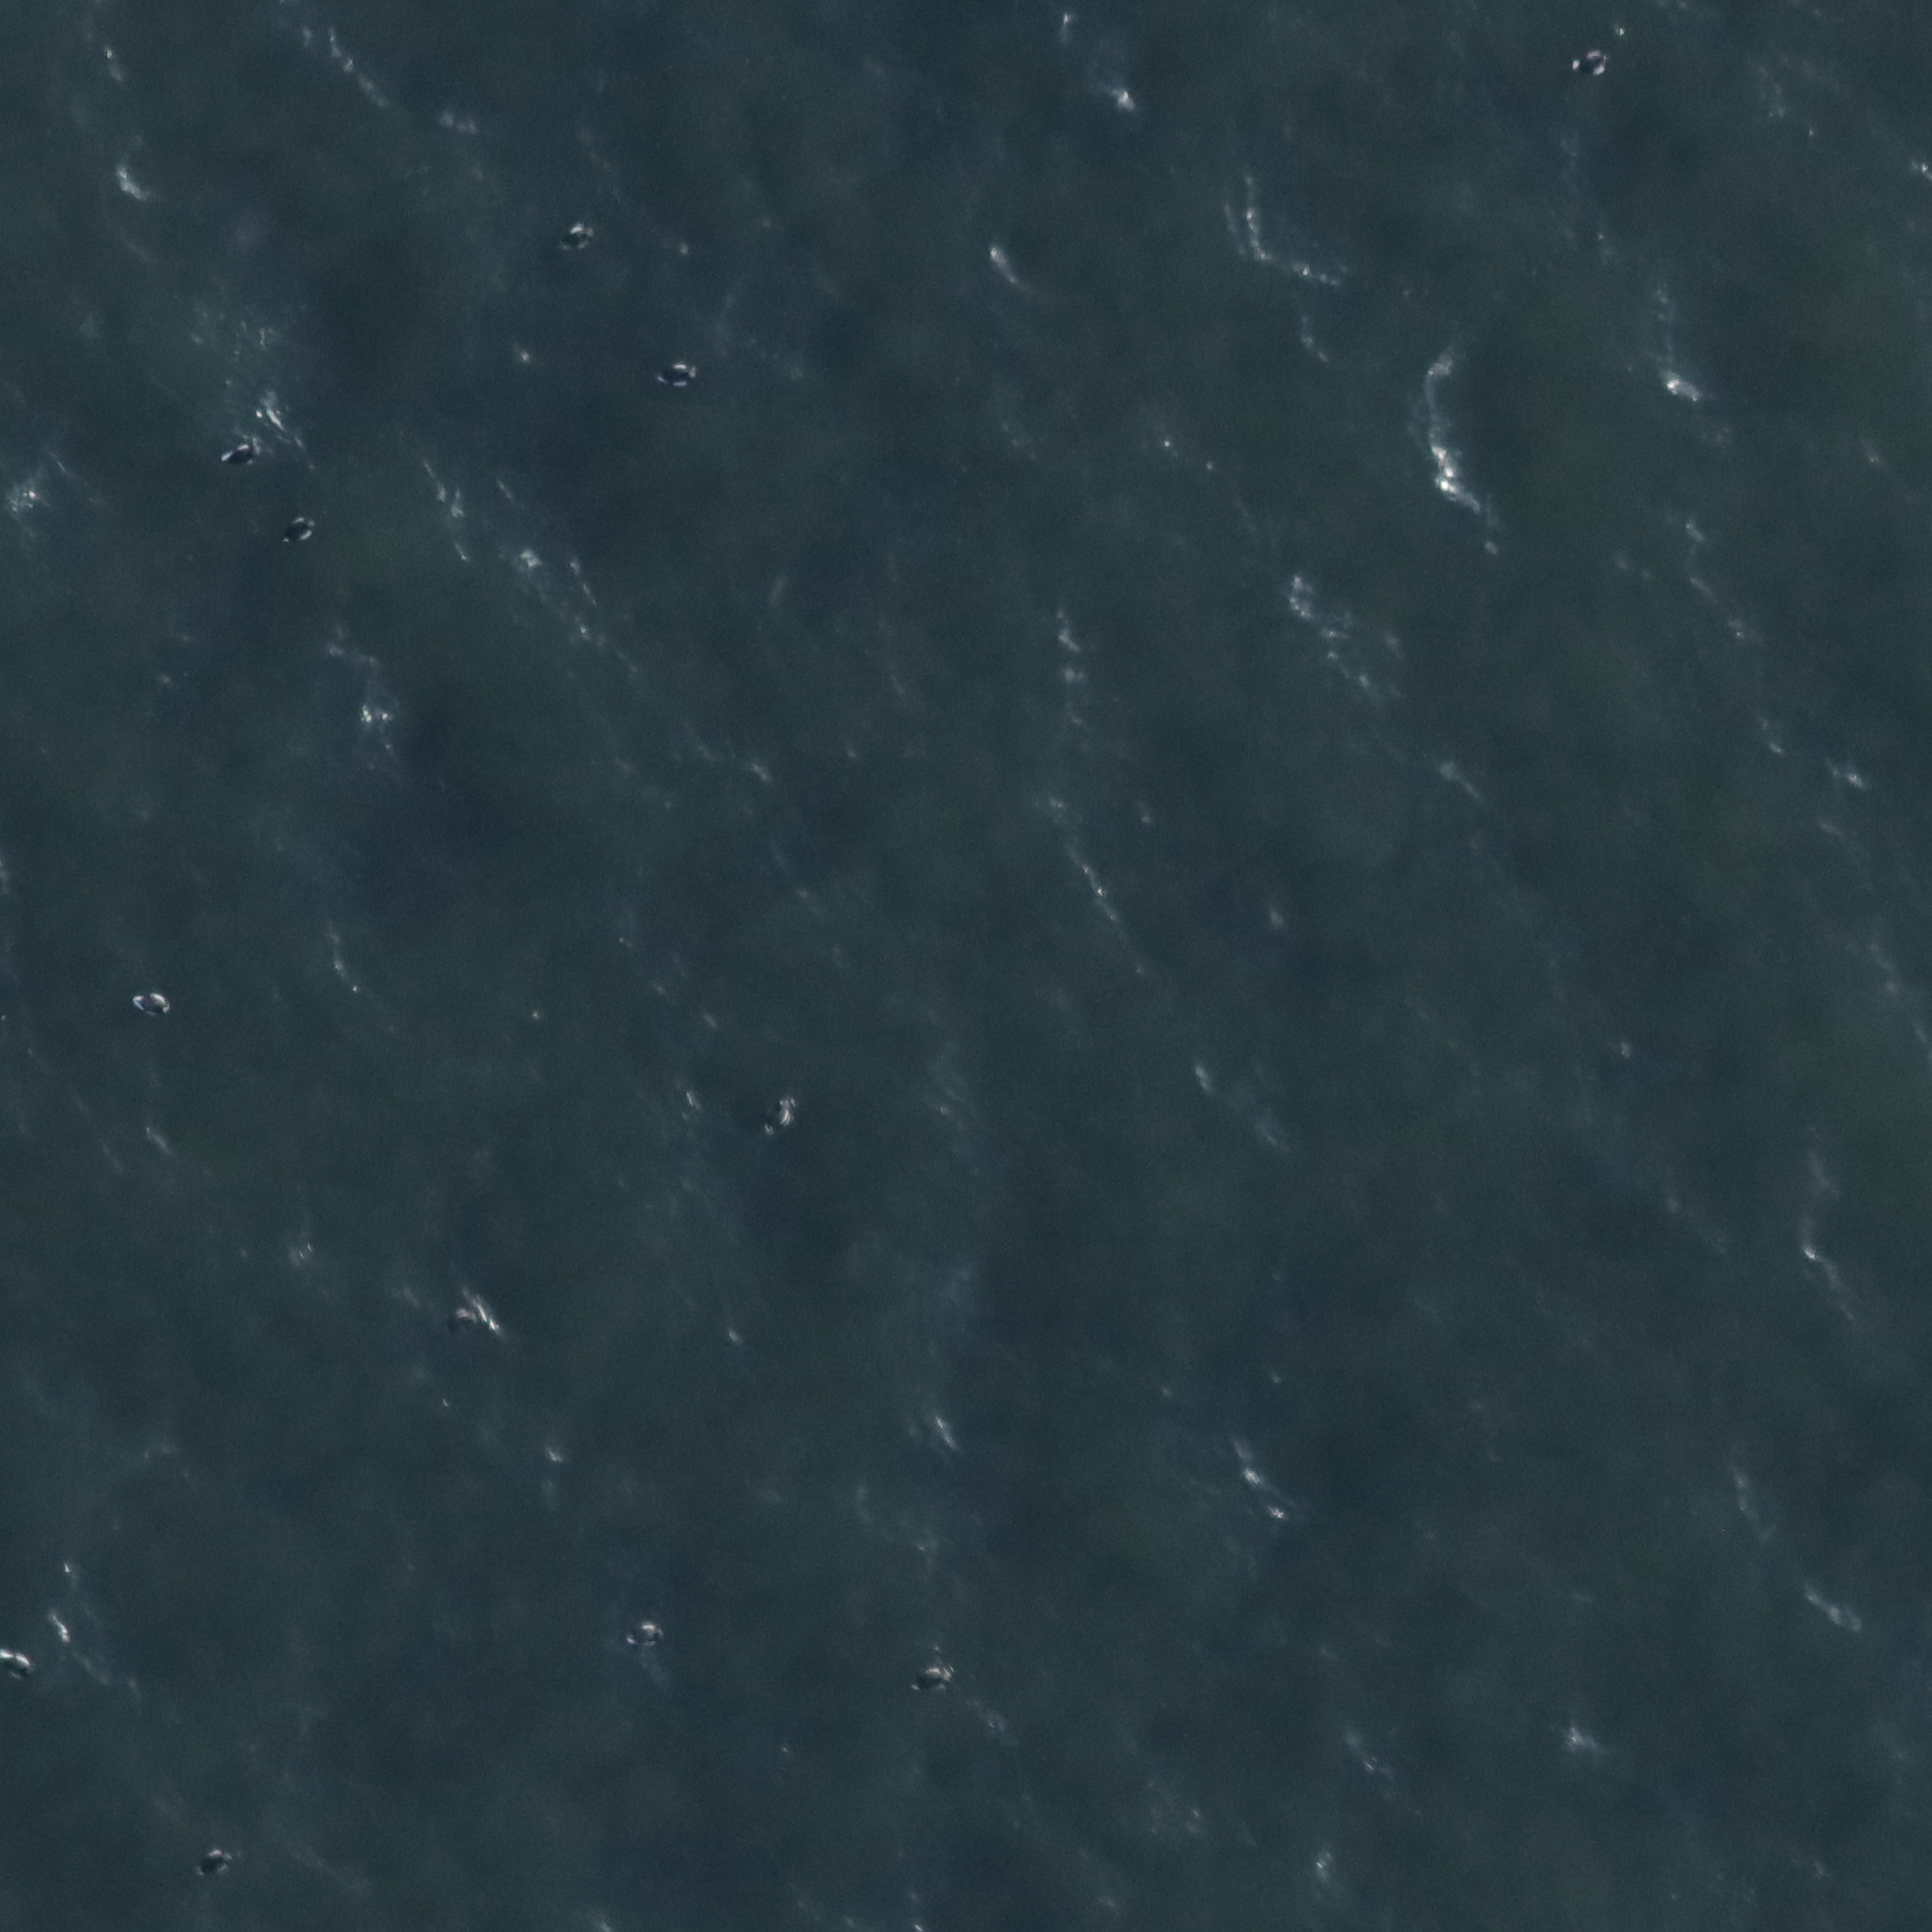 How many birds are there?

12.